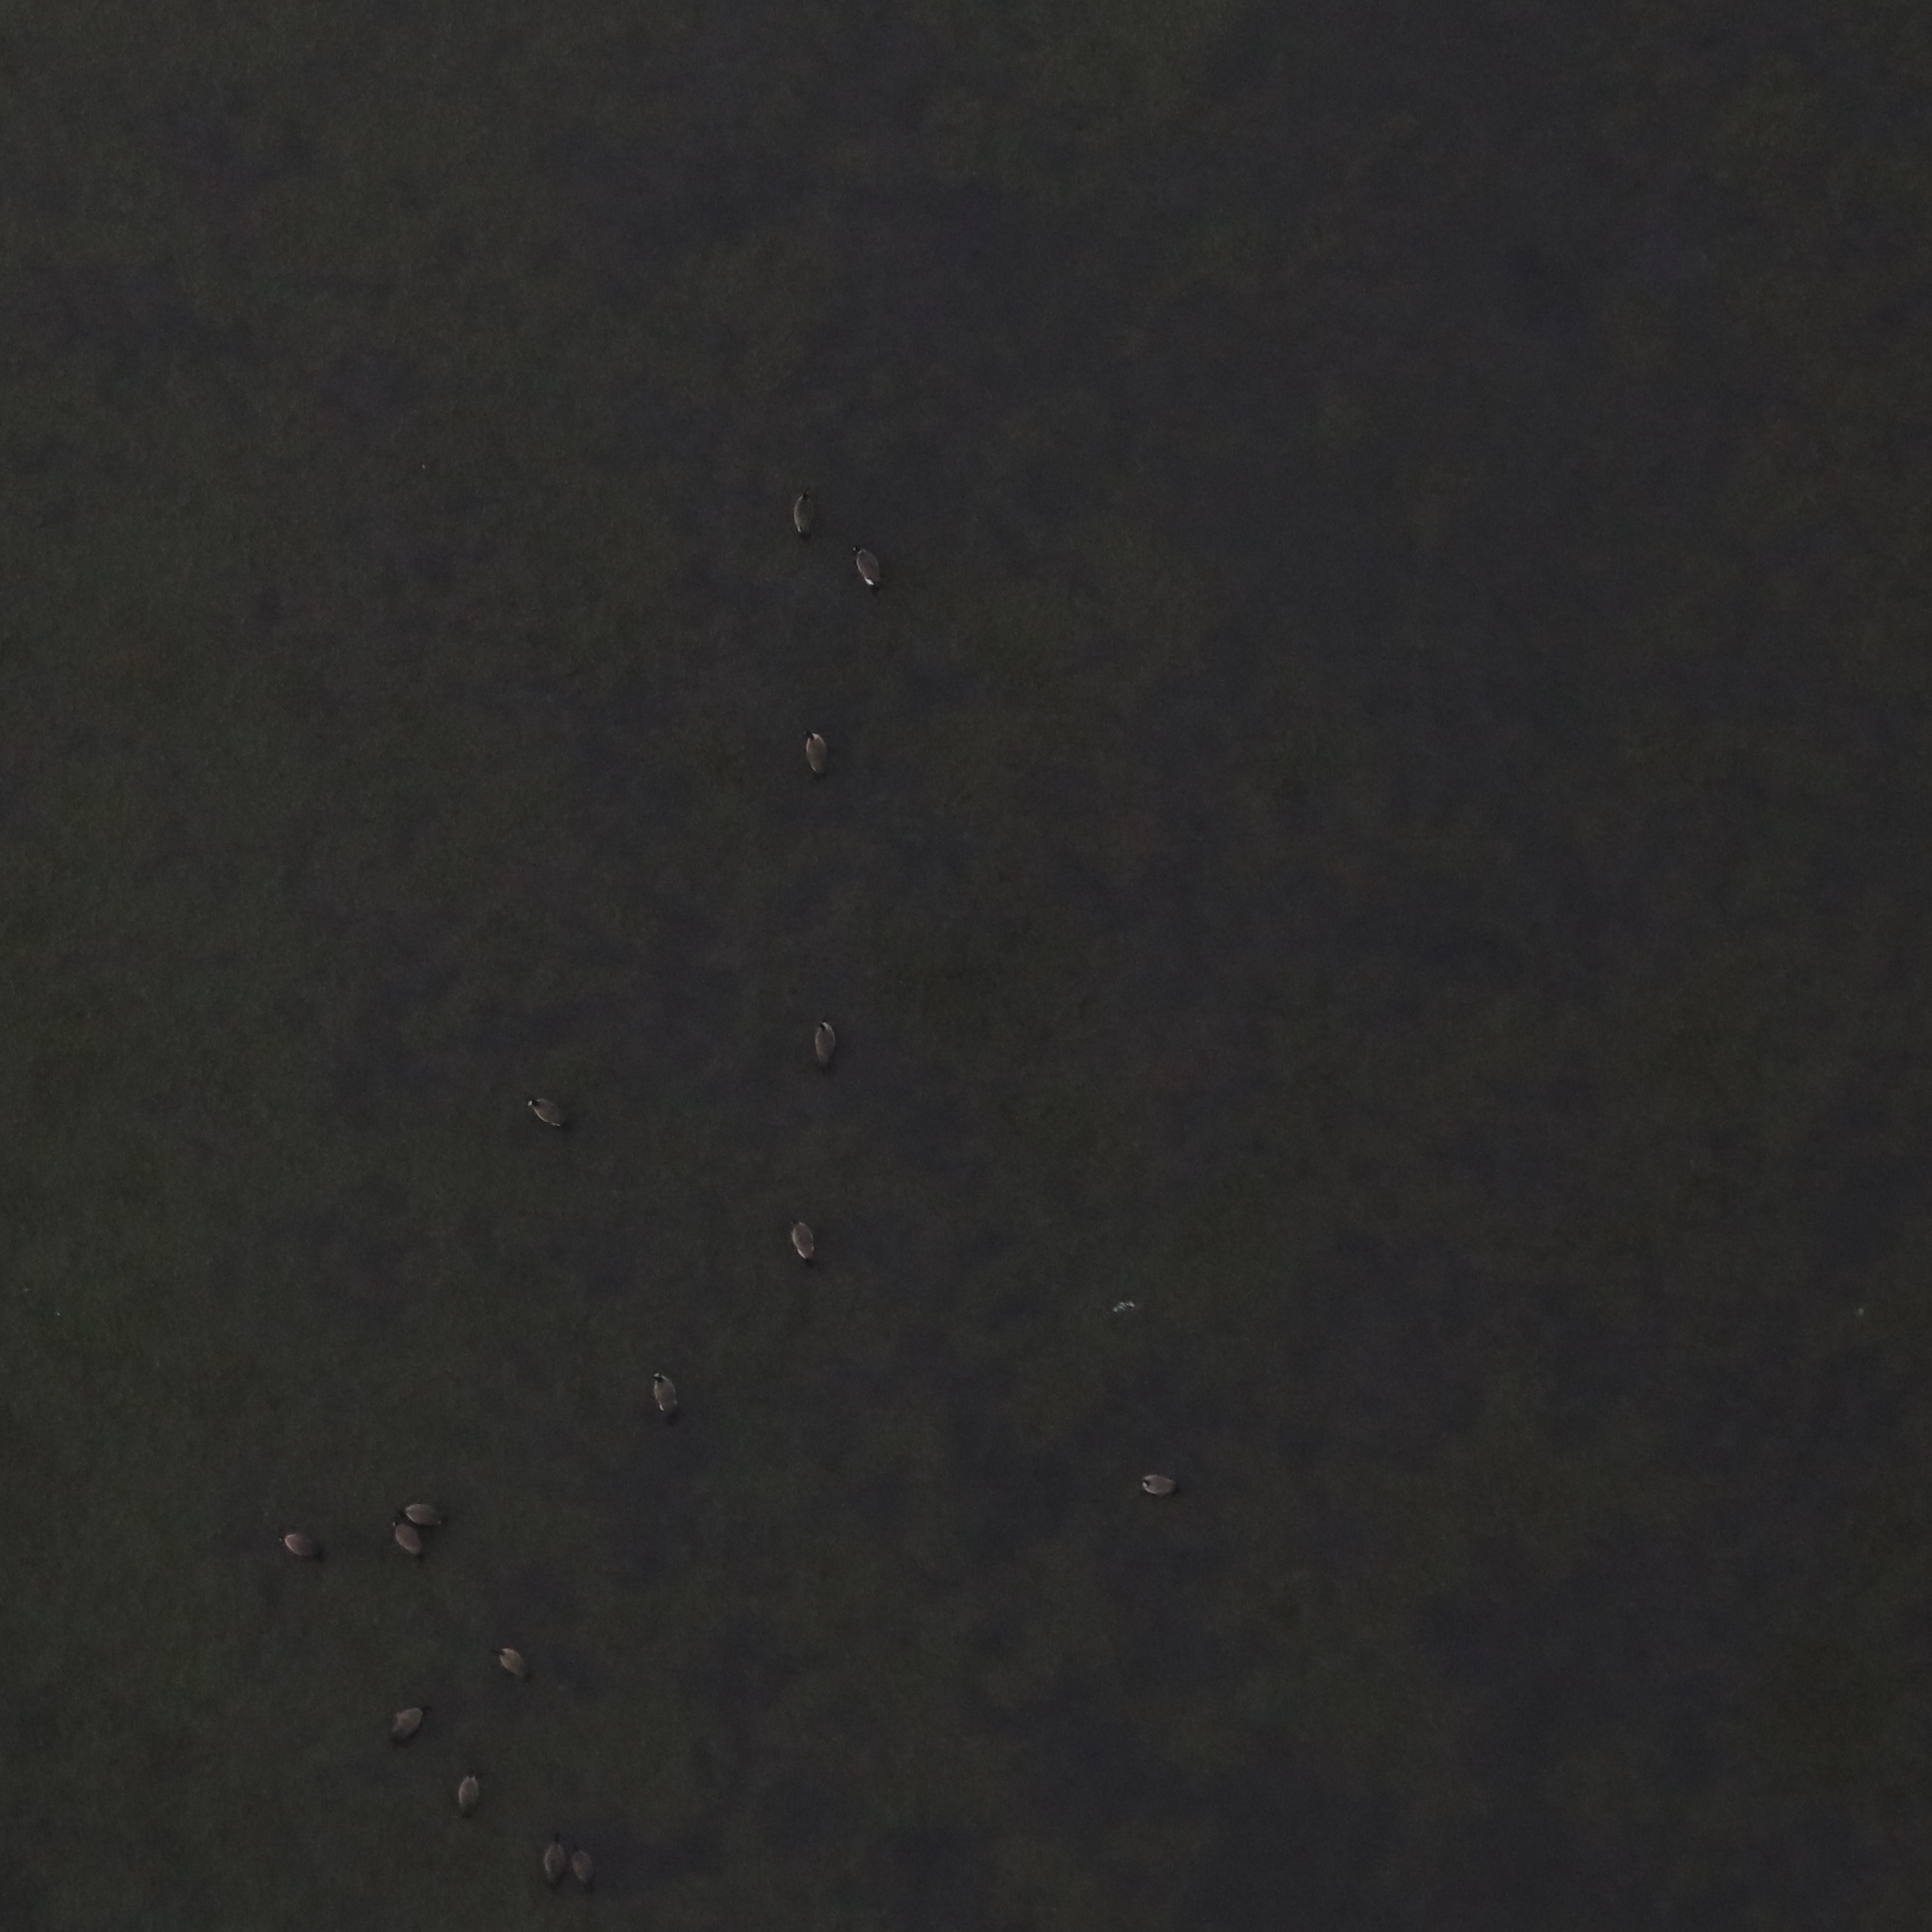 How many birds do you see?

15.